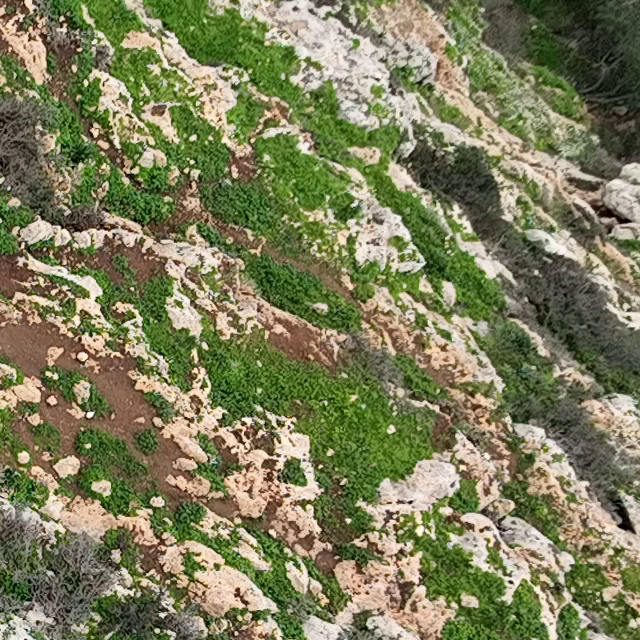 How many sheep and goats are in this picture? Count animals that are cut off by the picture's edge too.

0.